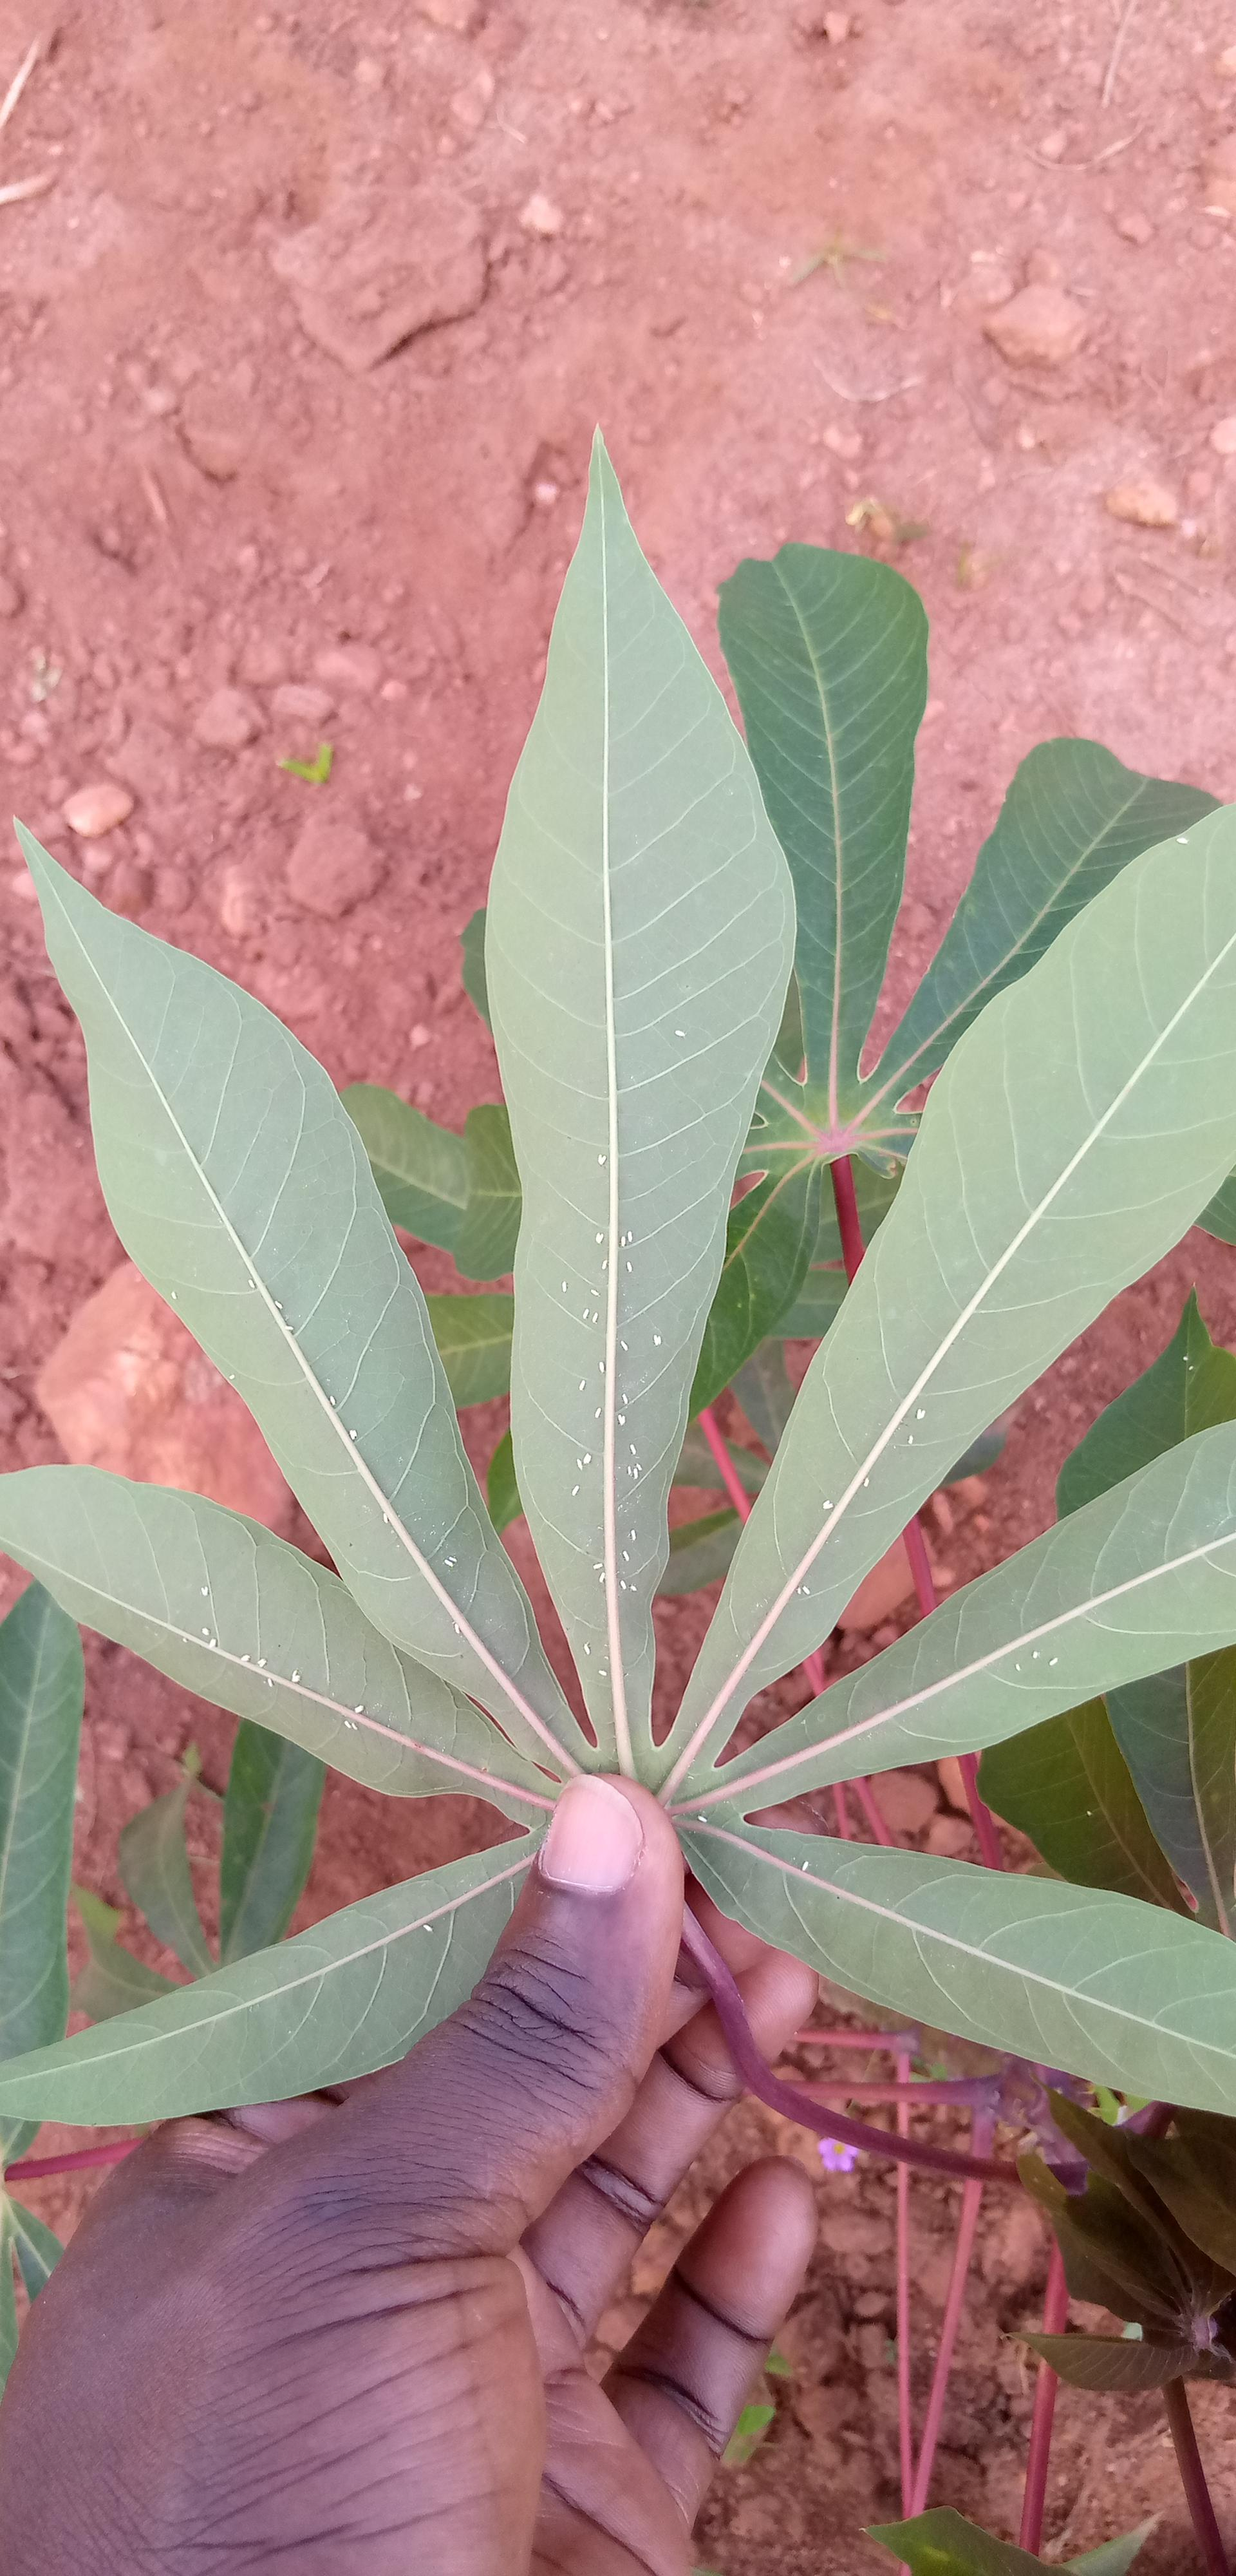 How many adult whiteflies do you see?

75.